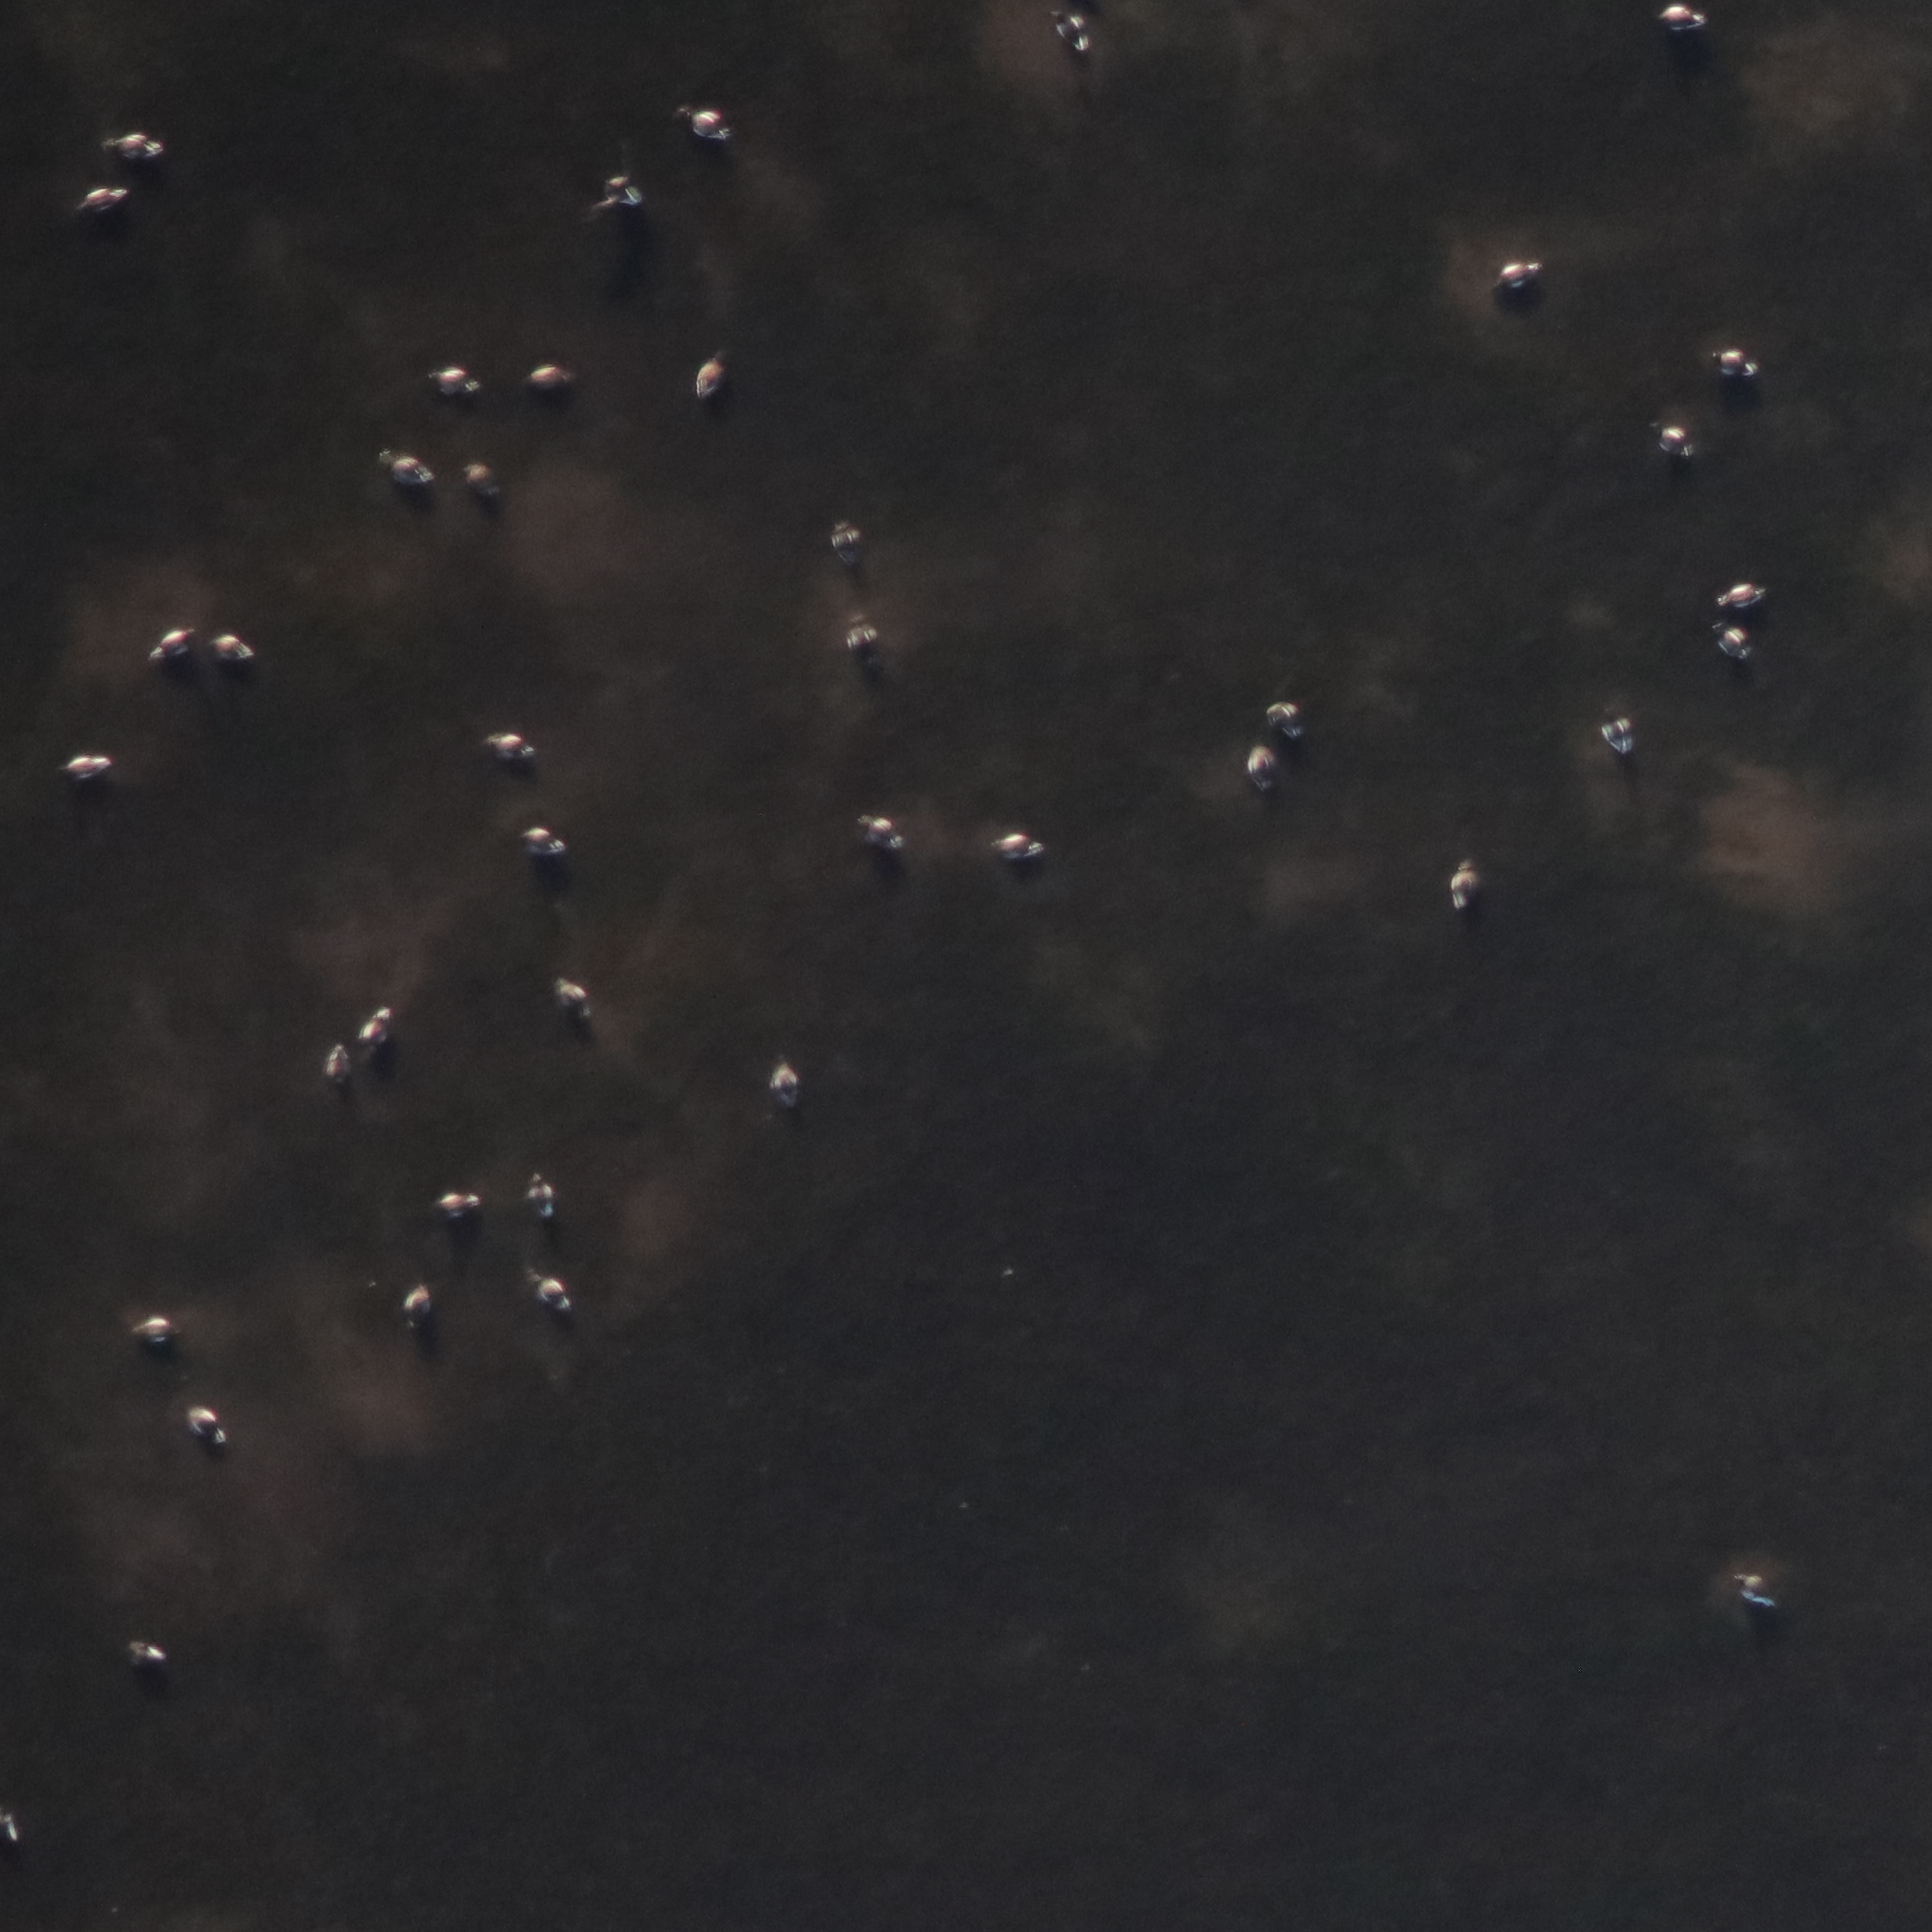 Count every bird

41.